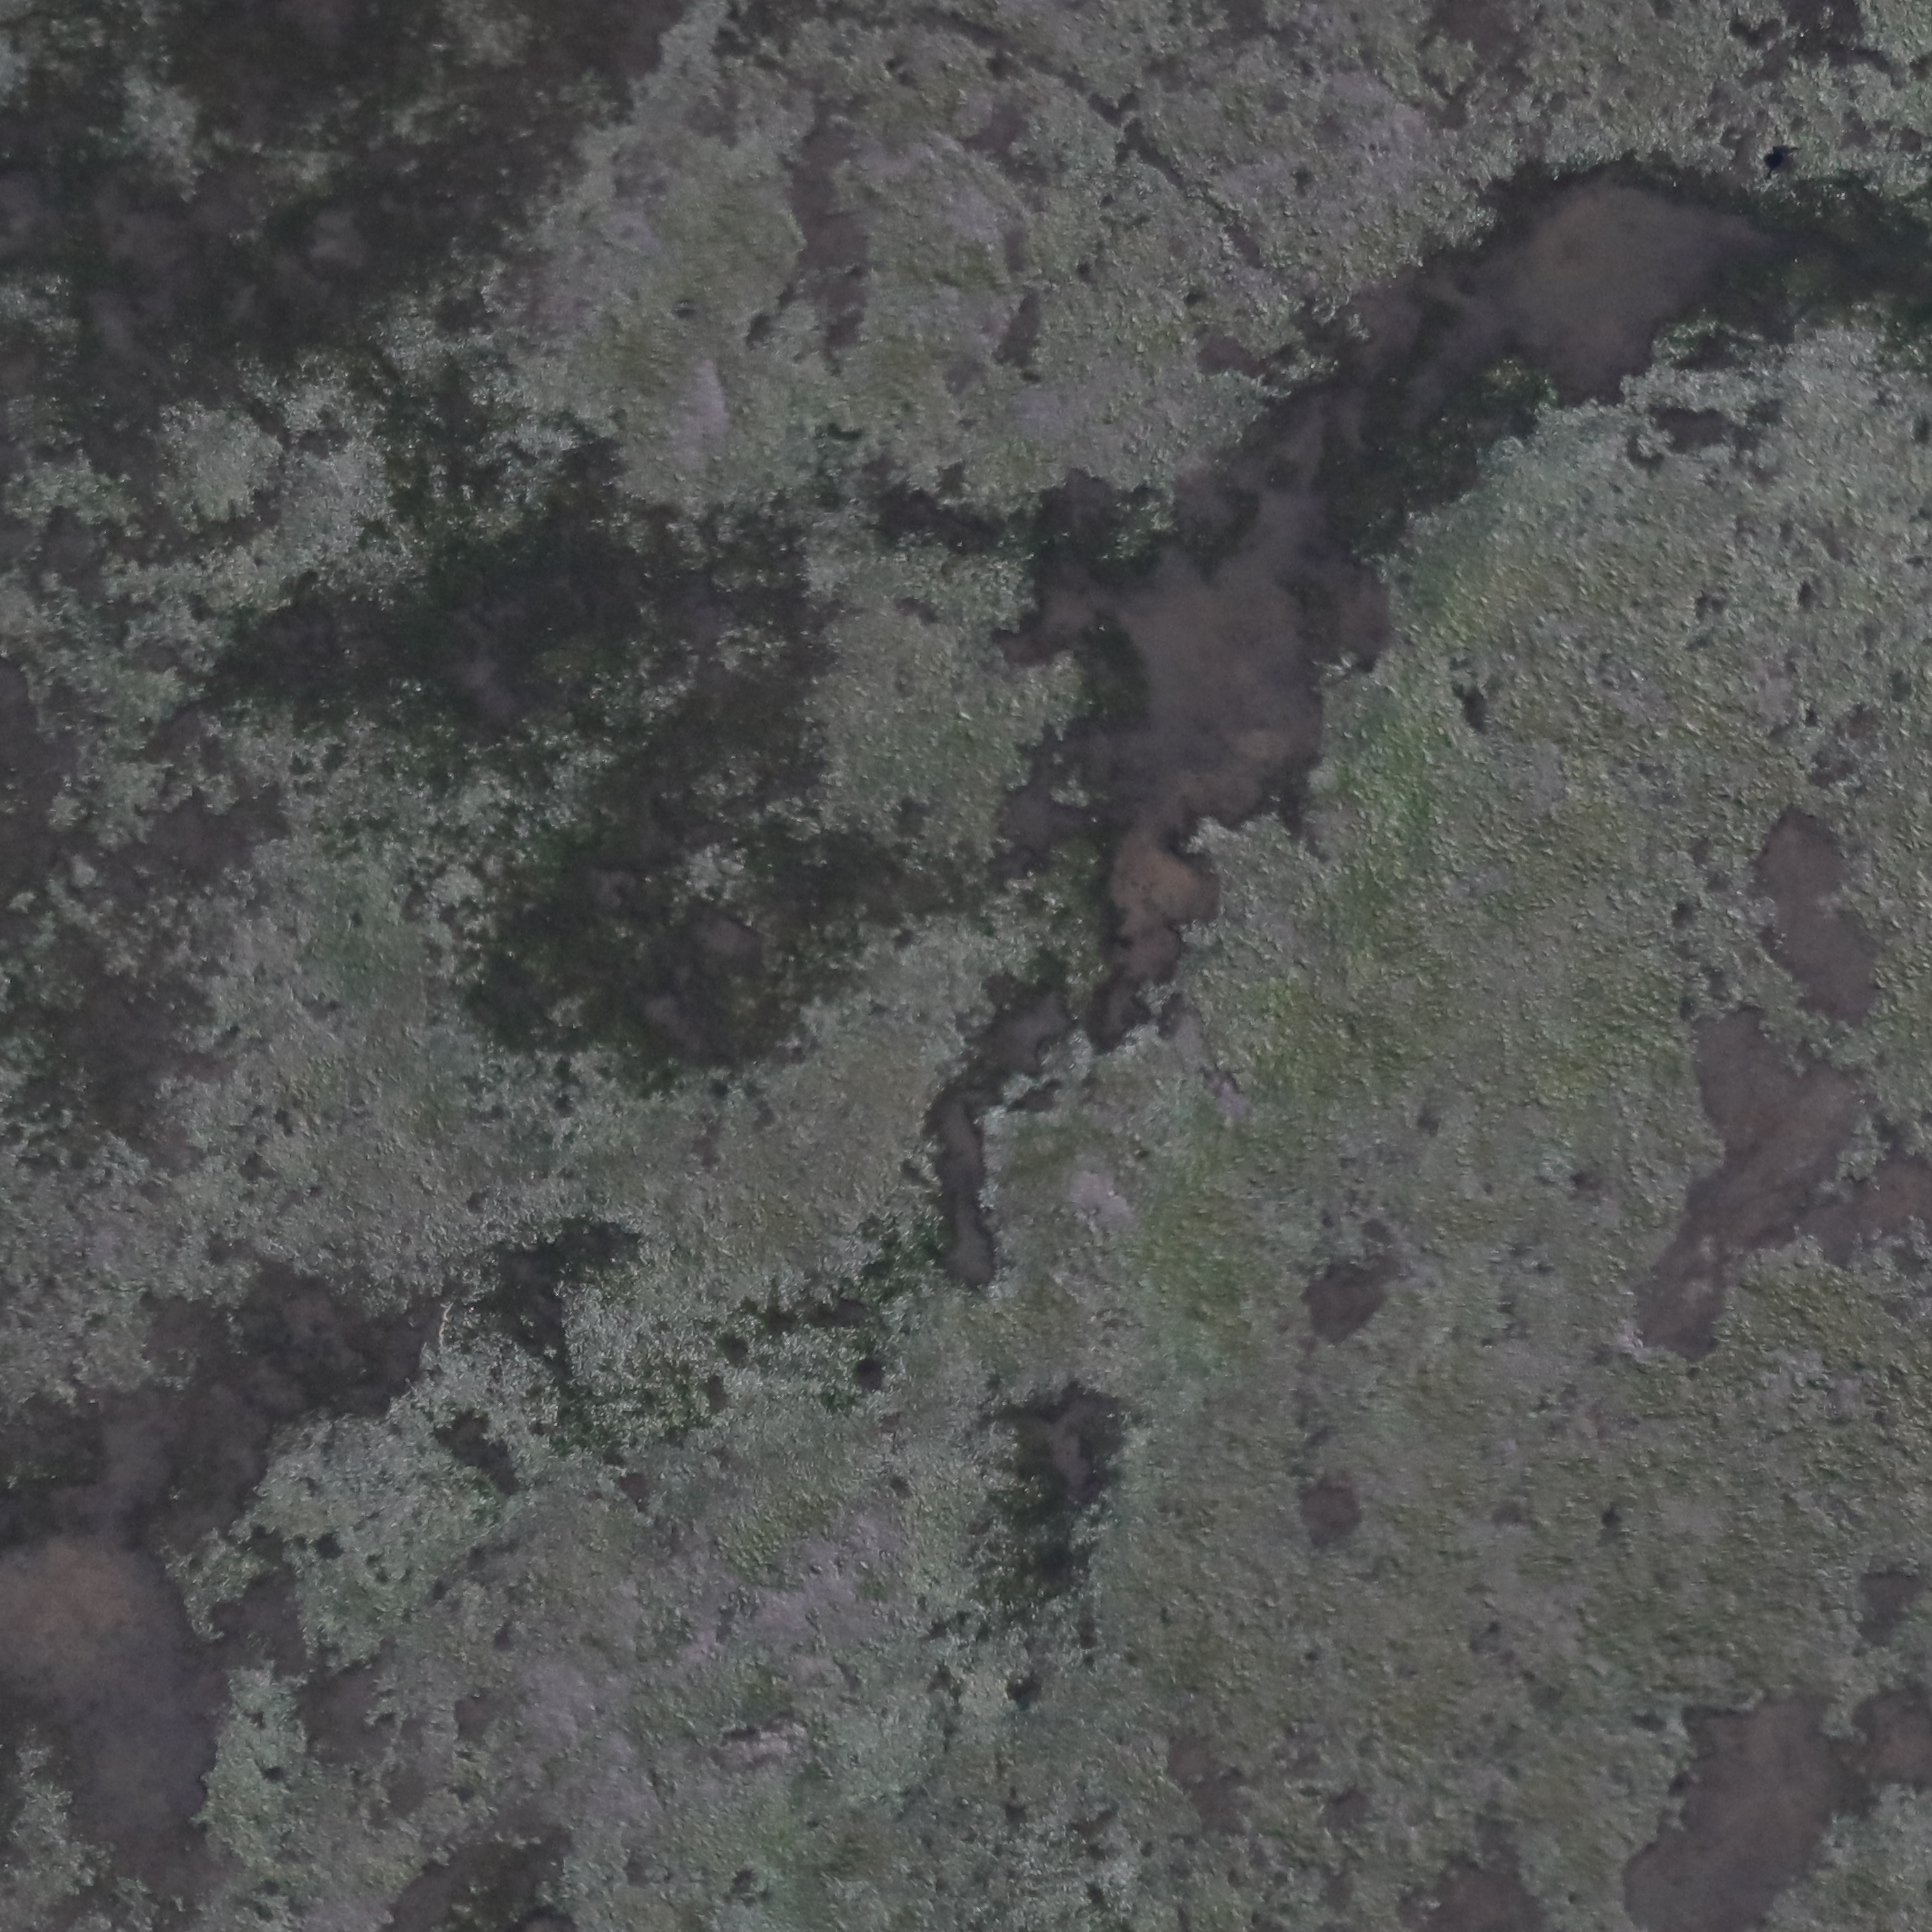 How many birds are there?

1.